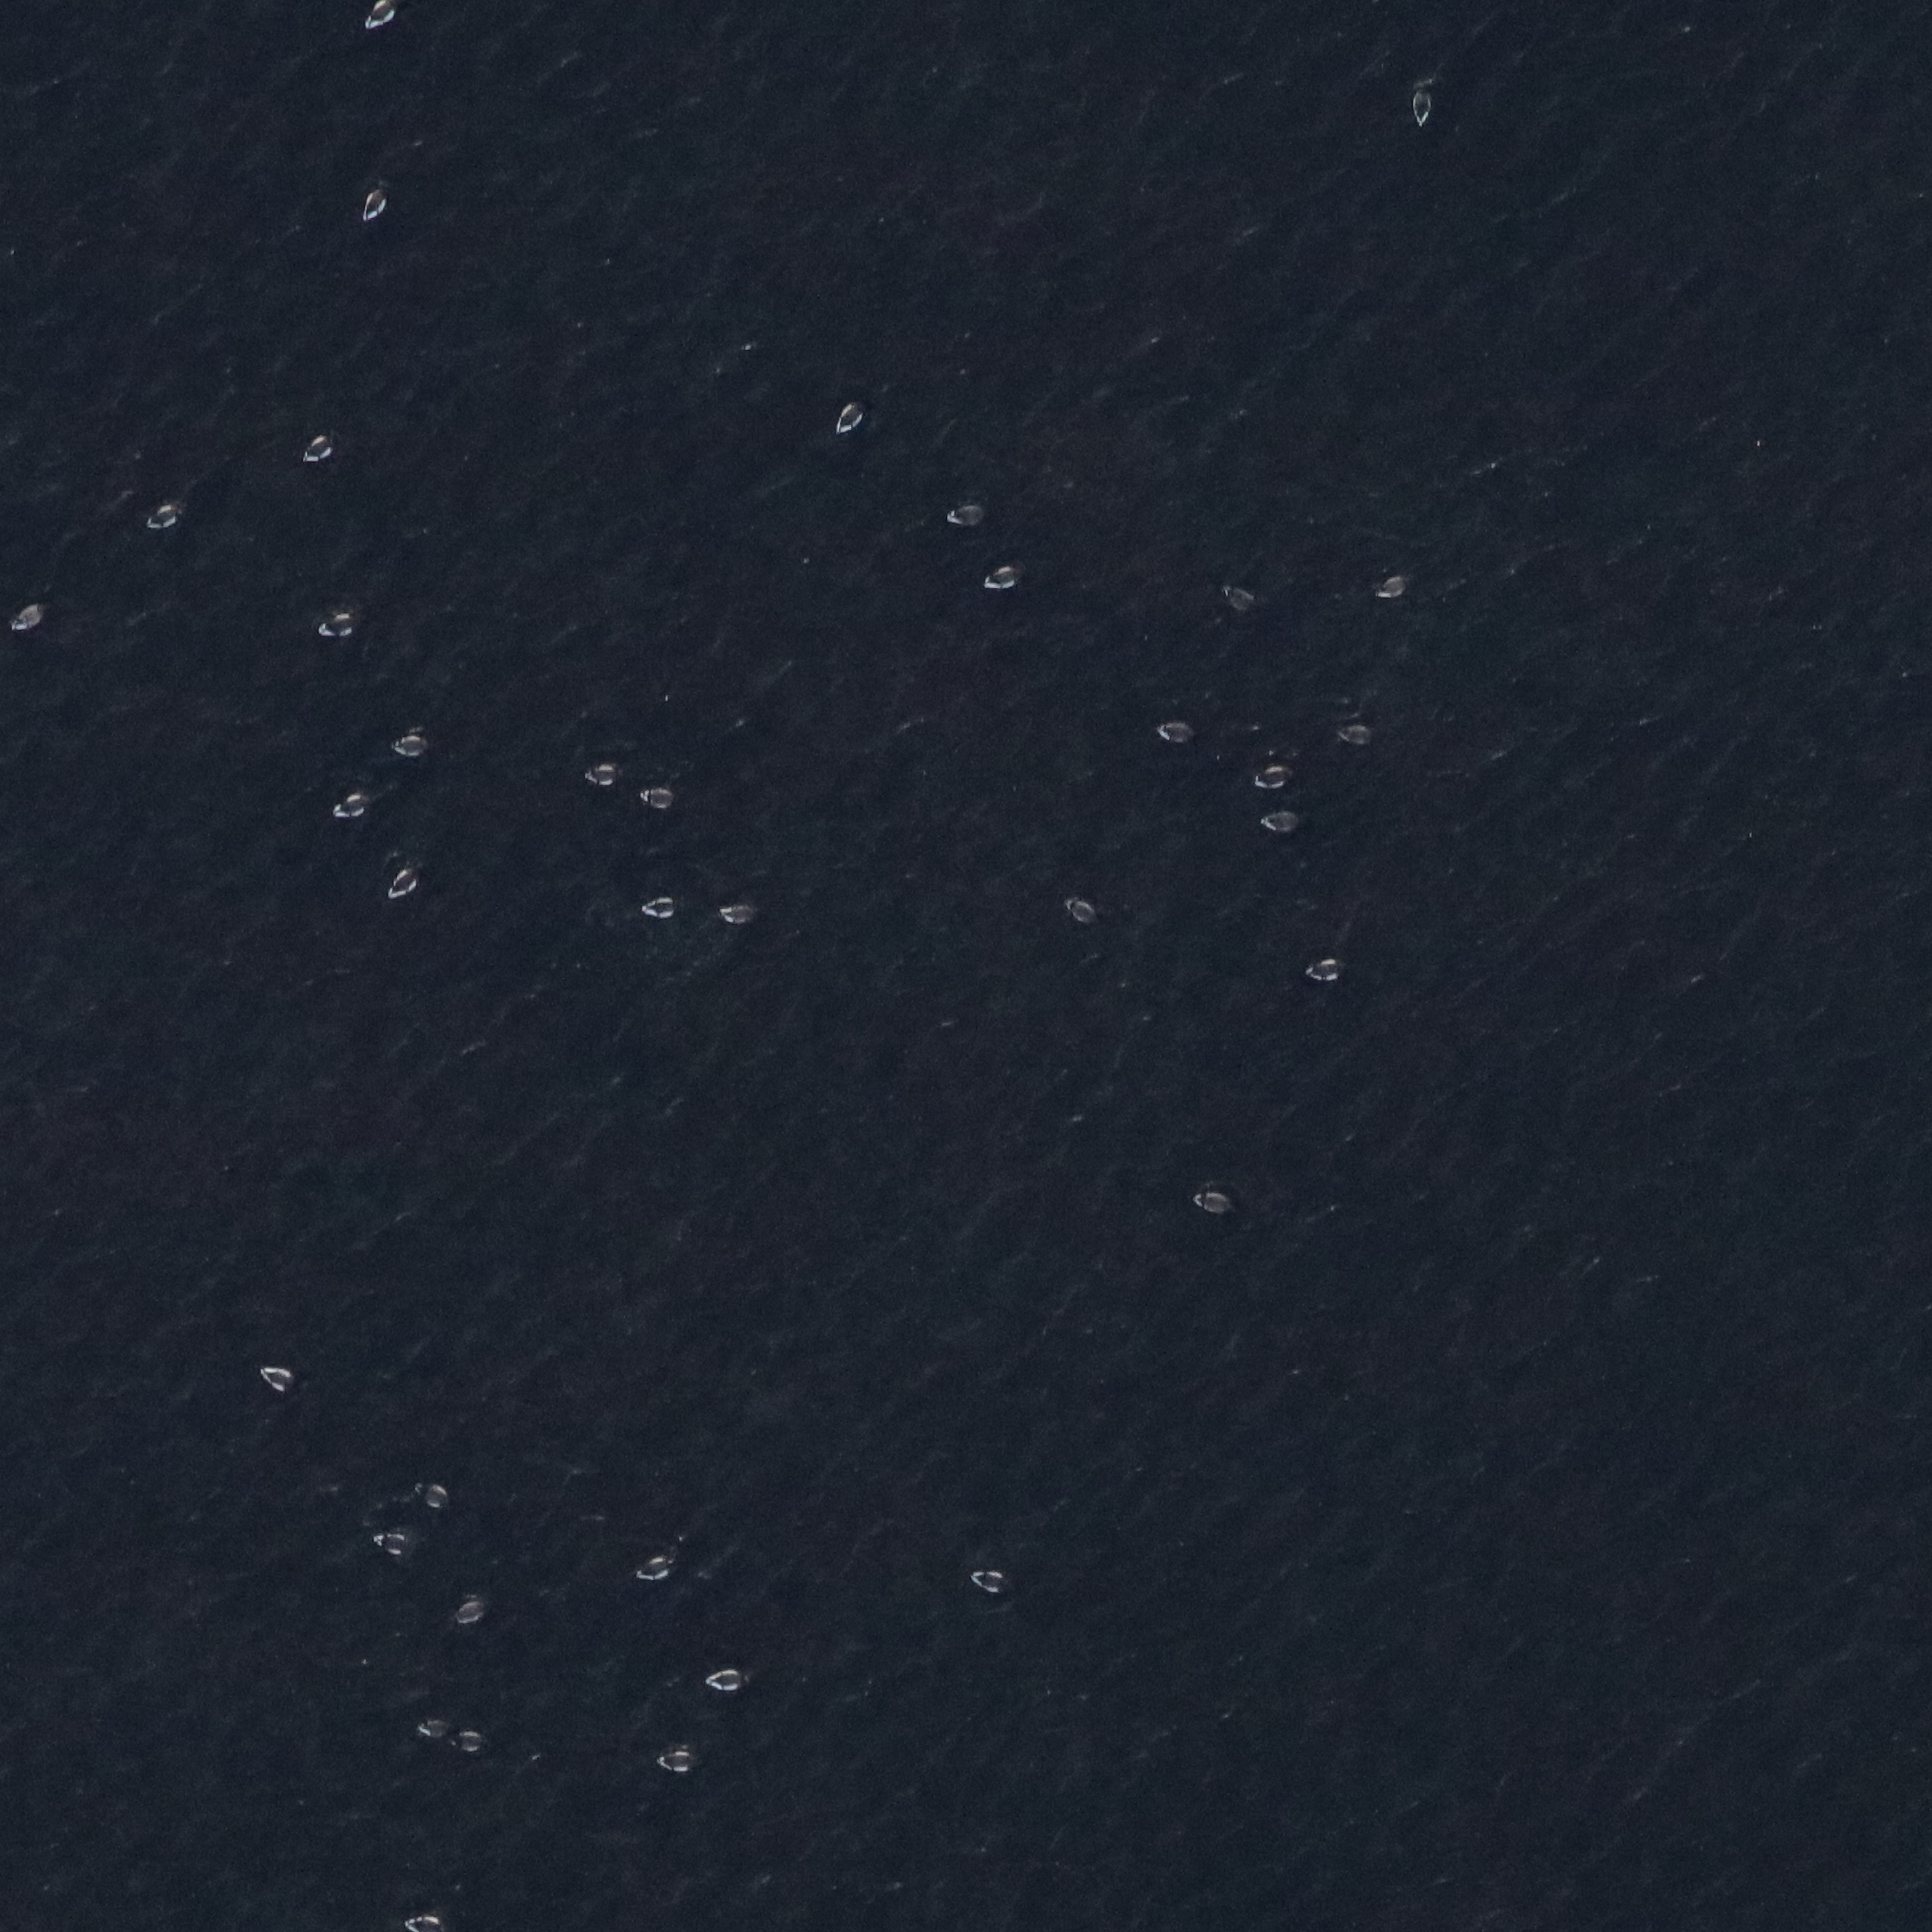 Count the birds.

37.